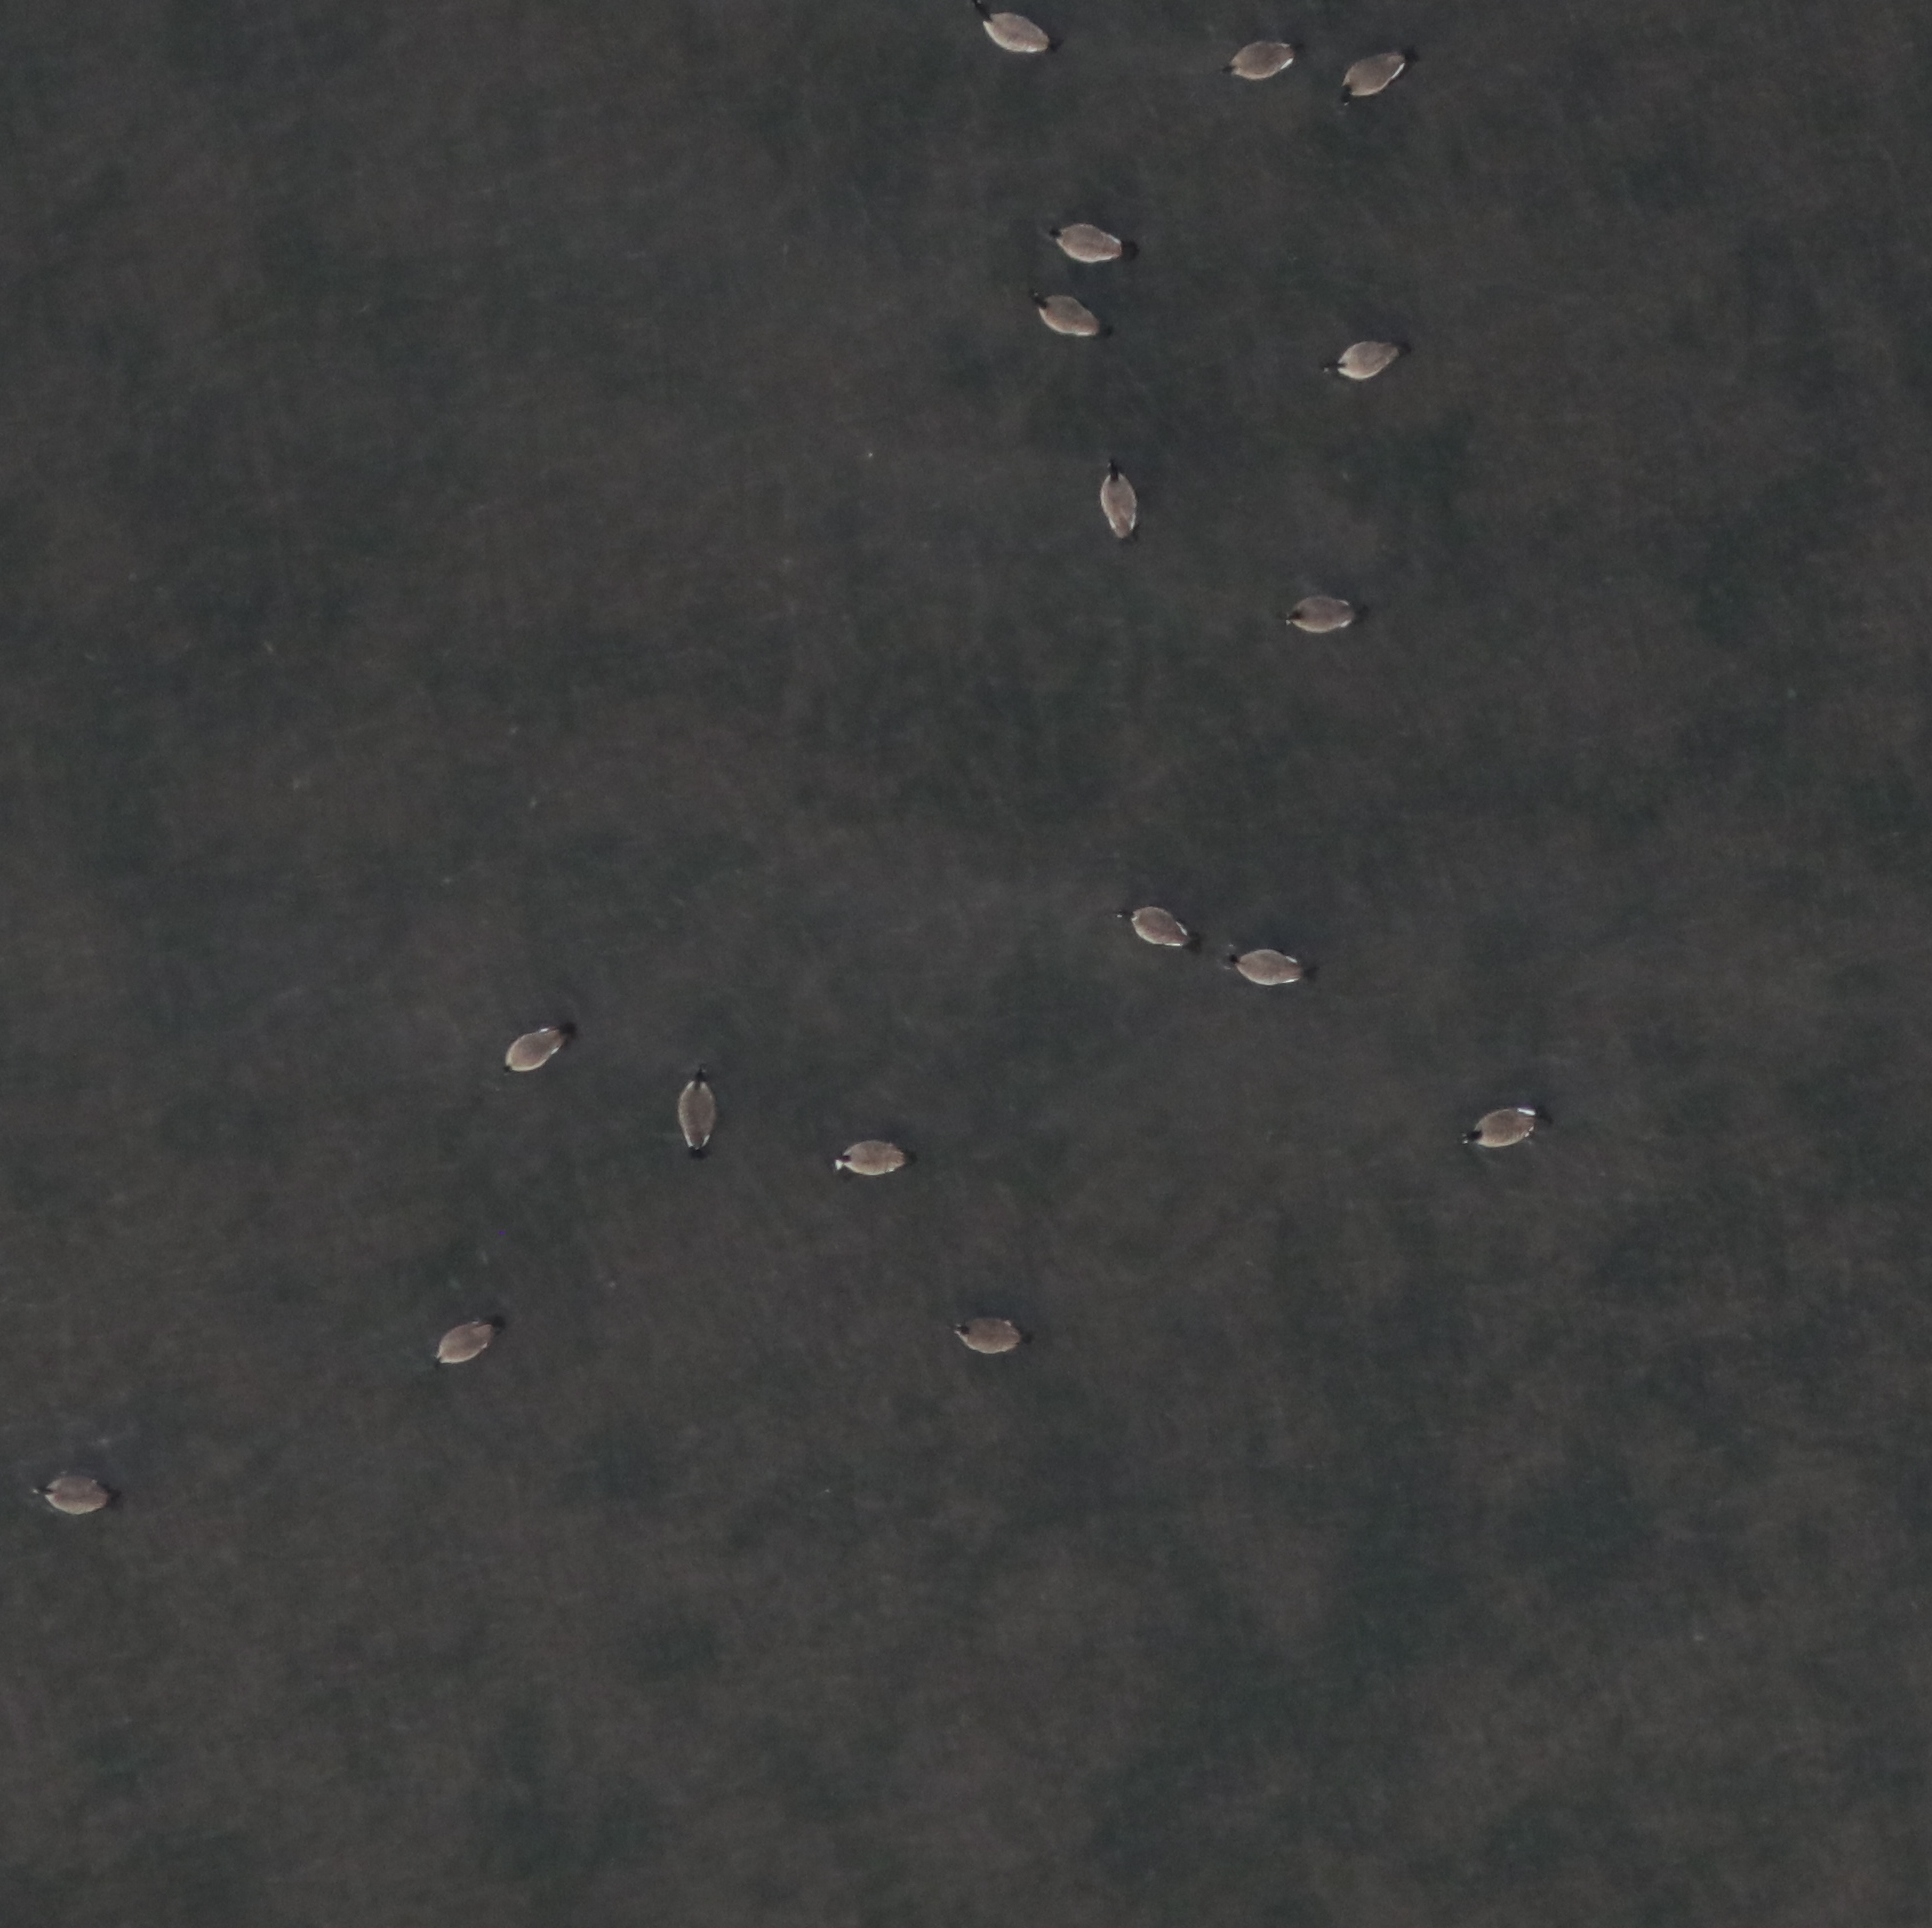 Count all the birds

17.